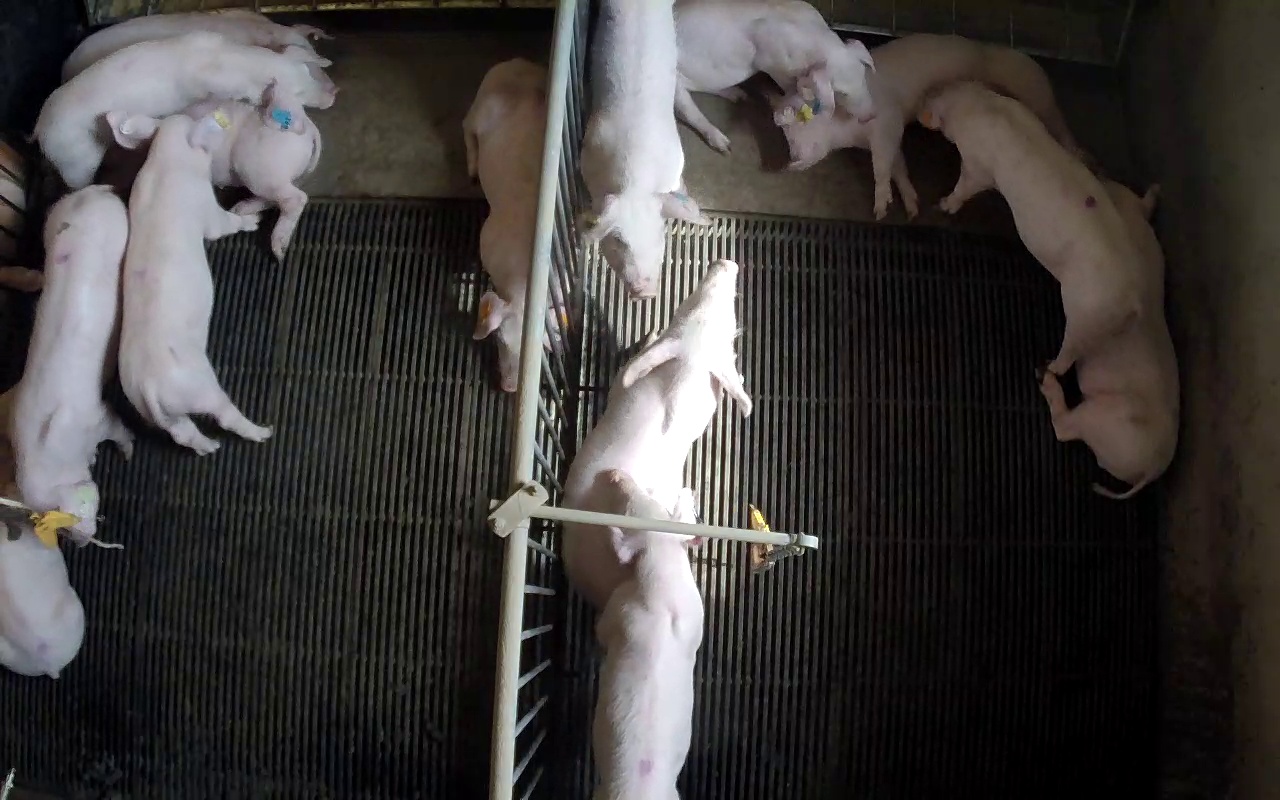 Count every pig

14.